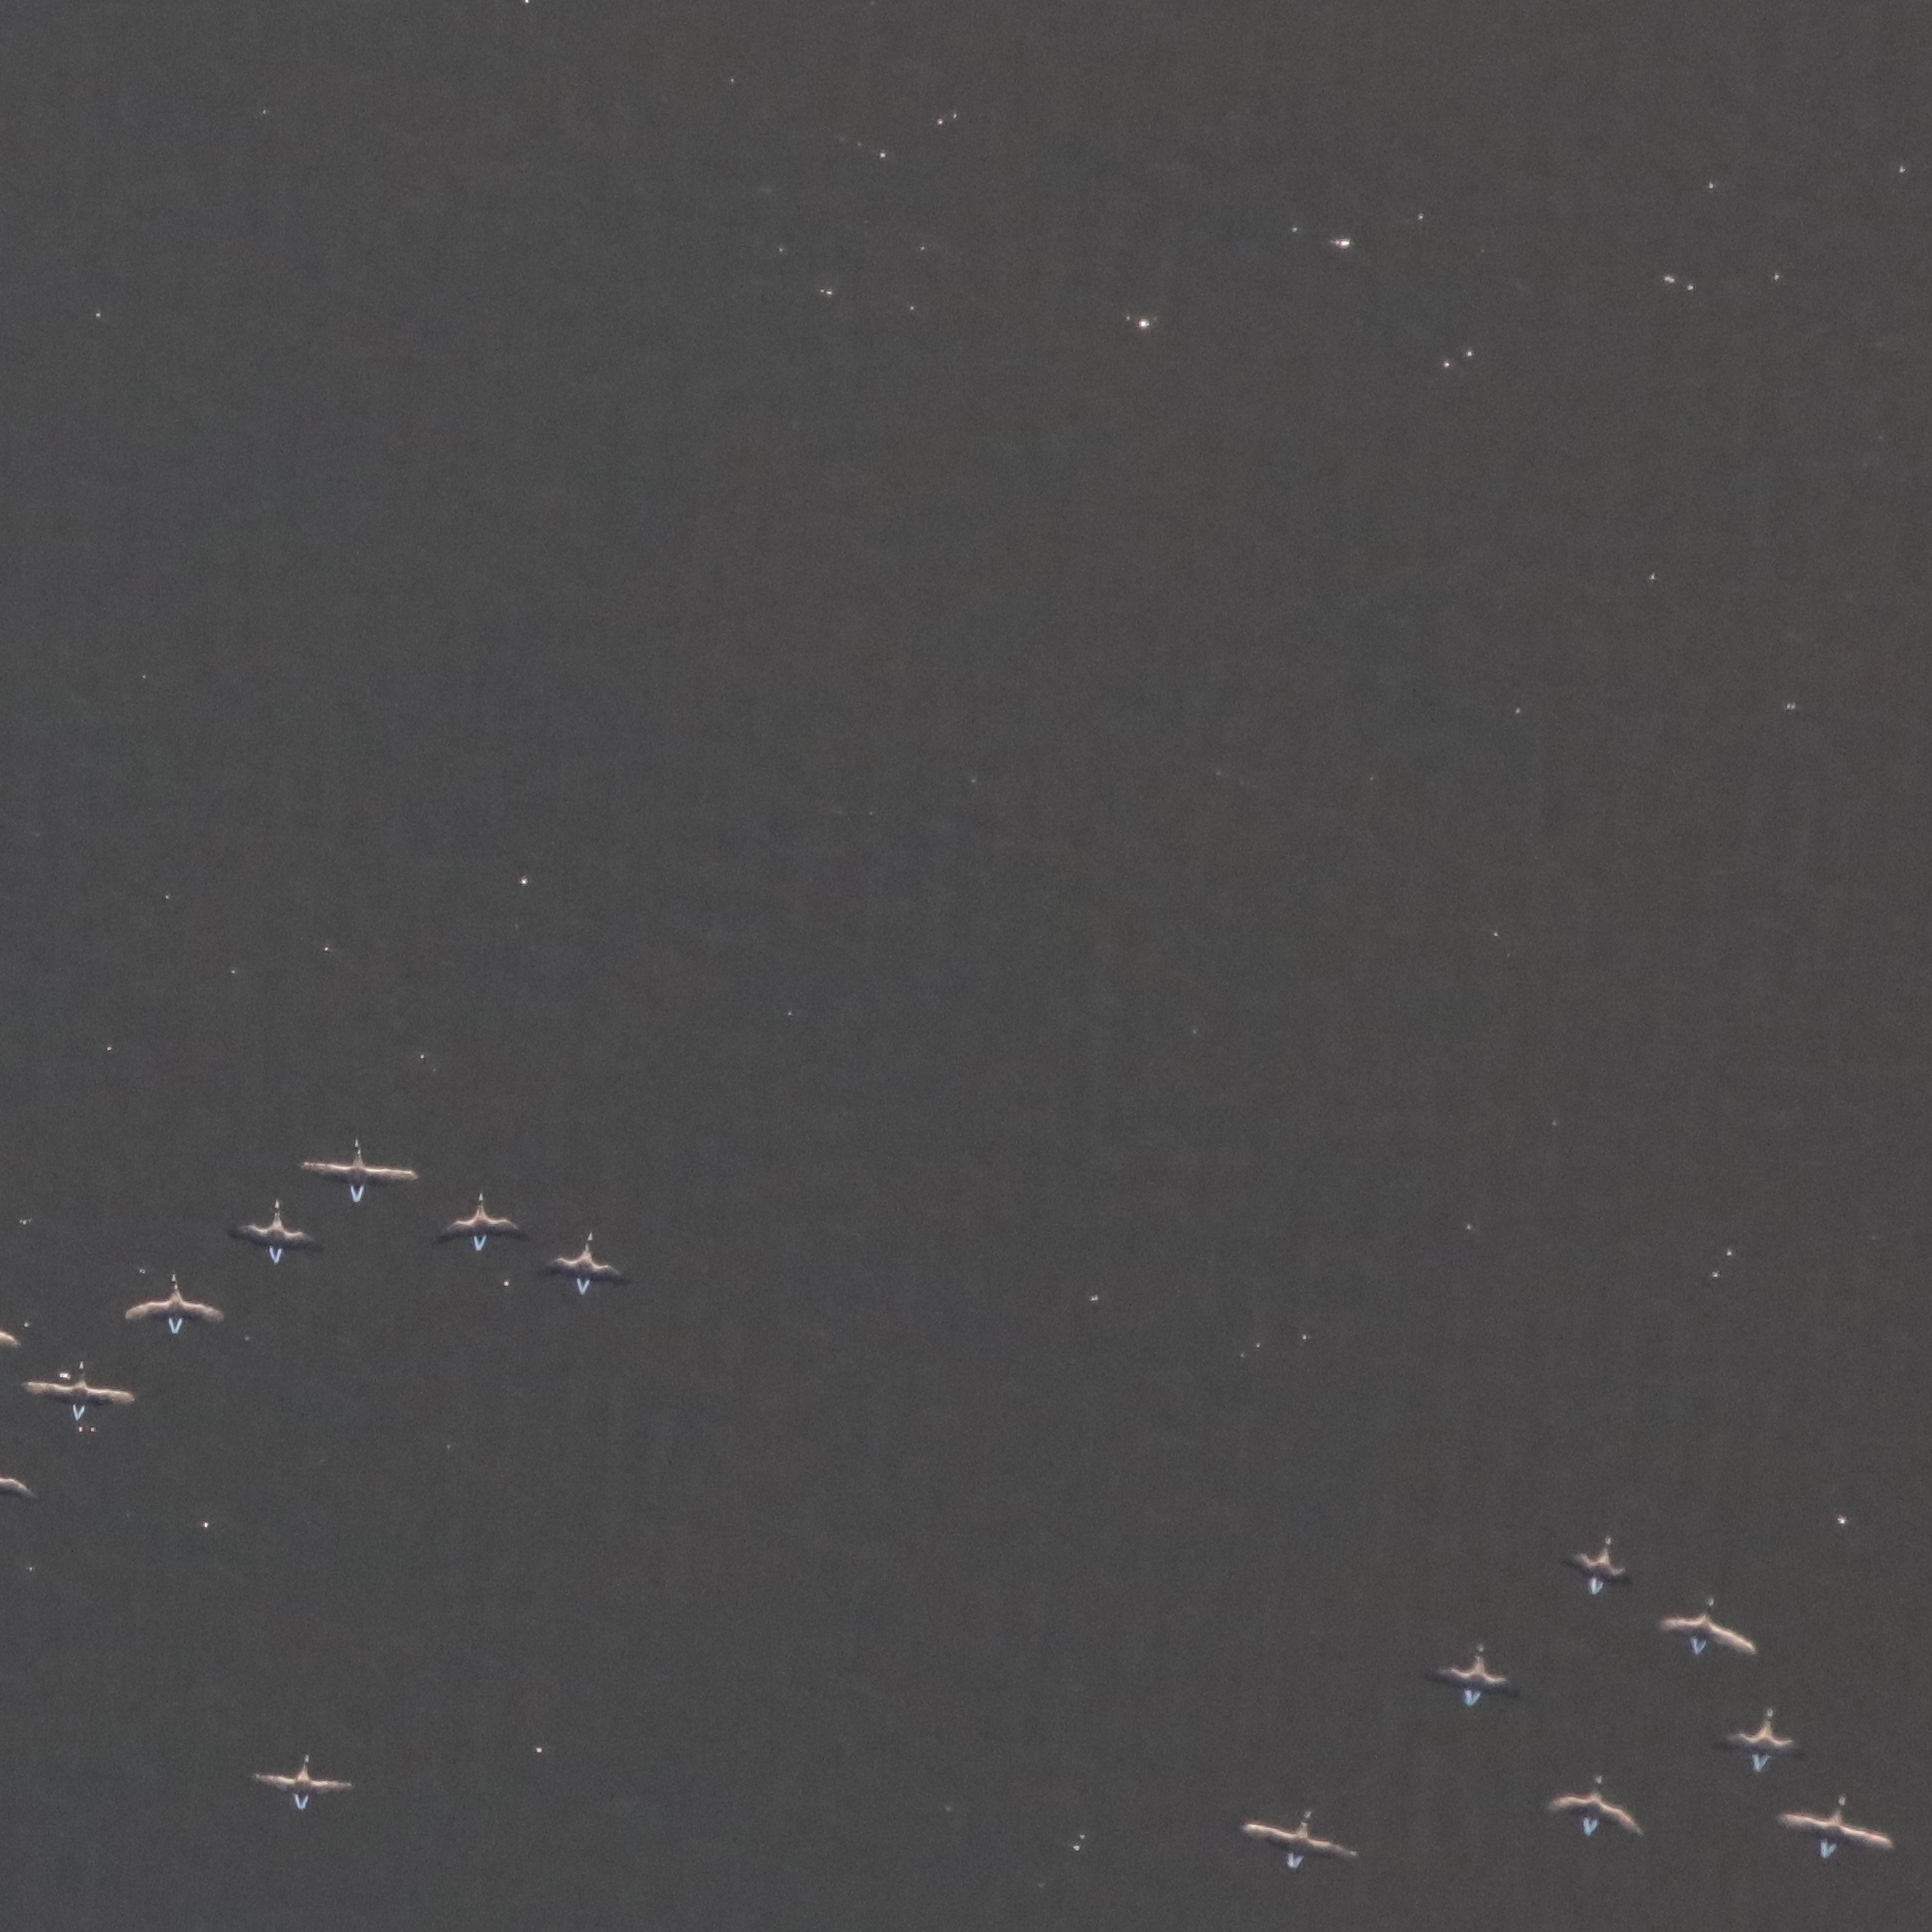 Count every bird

14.